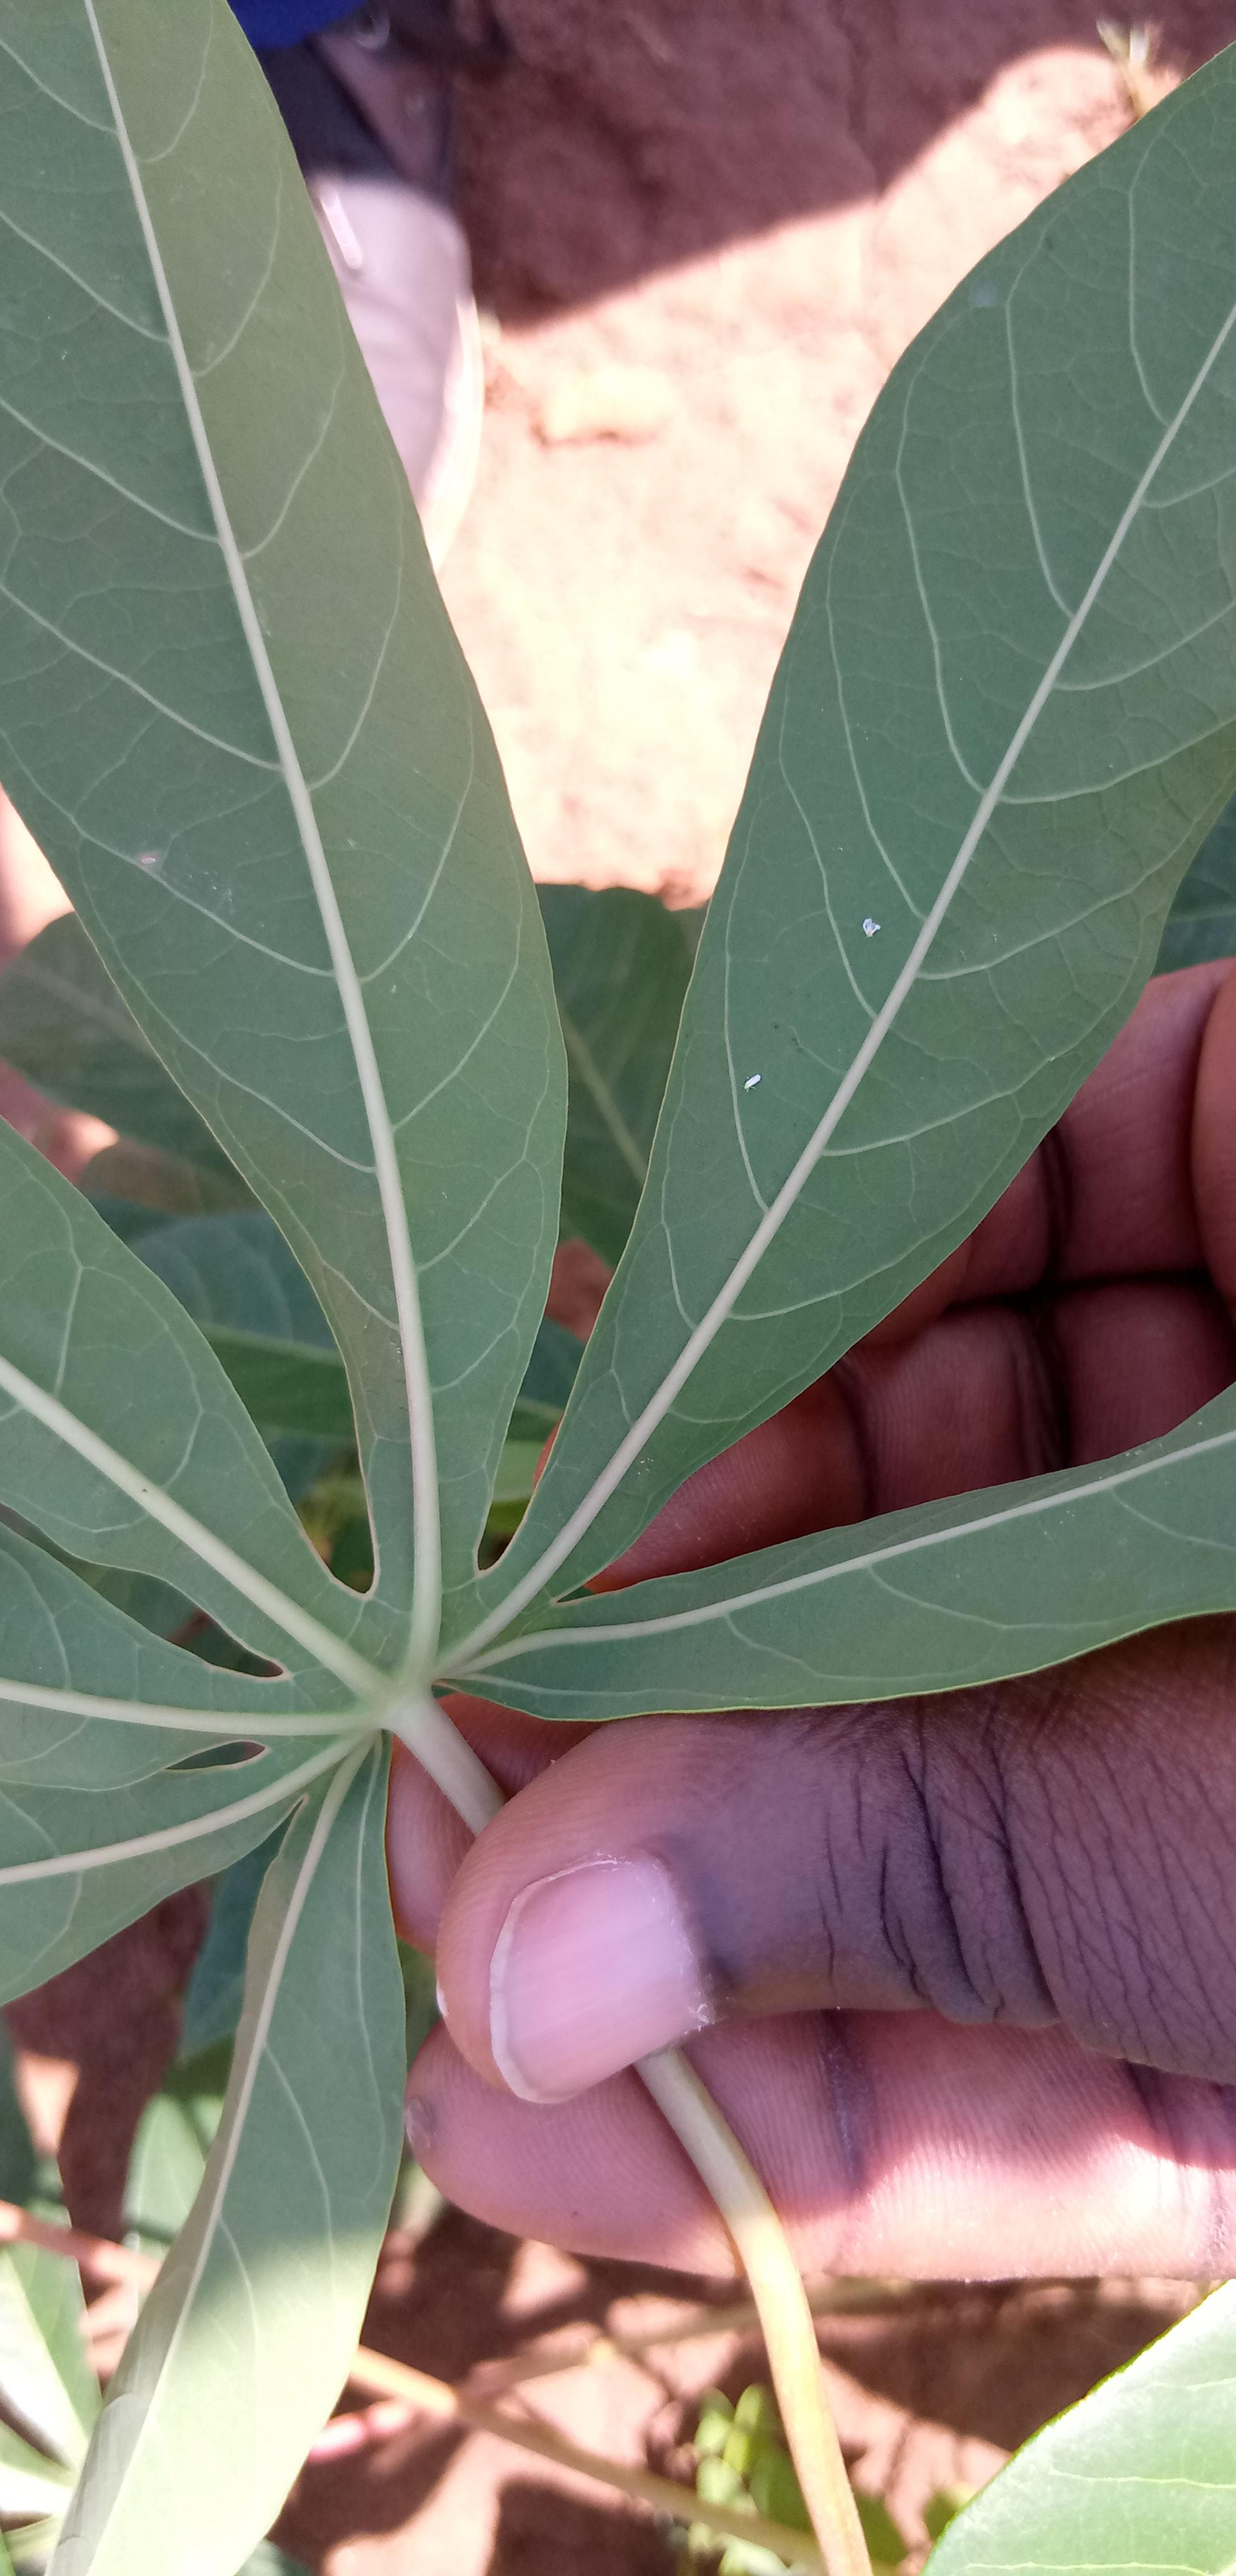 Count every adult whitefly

3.